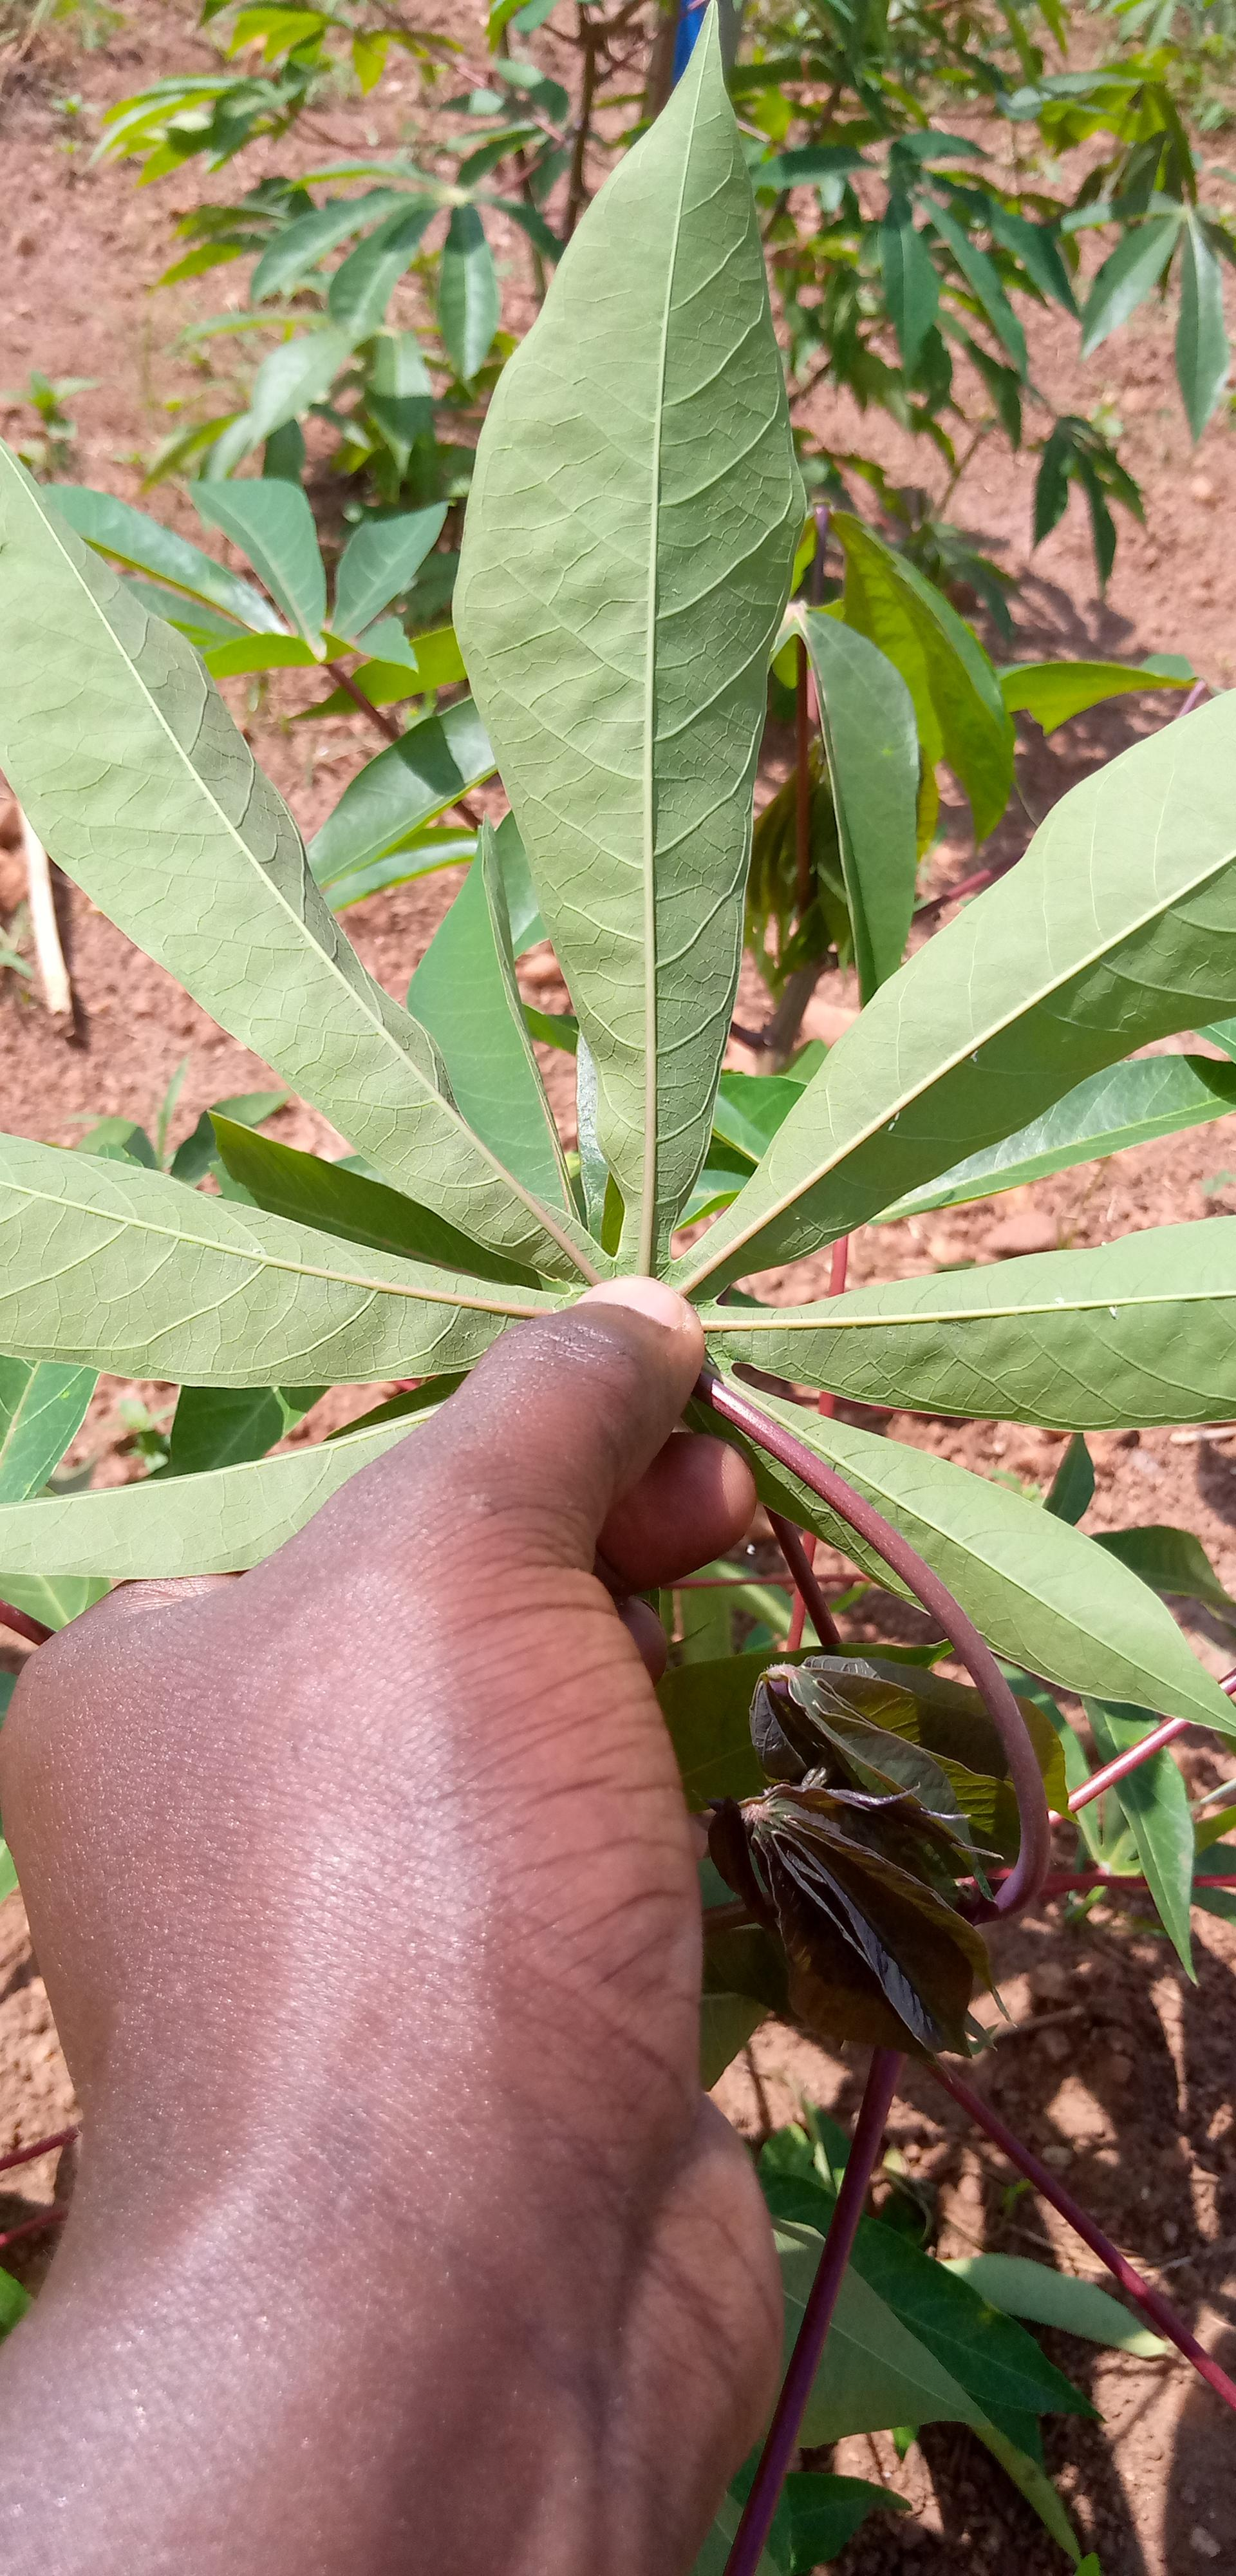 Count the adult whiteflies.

6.